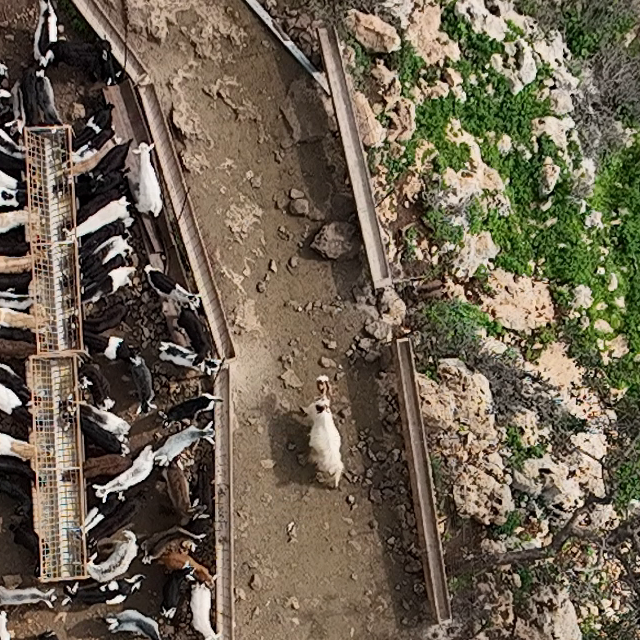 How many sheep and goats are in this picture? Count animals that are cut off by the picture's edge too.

62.